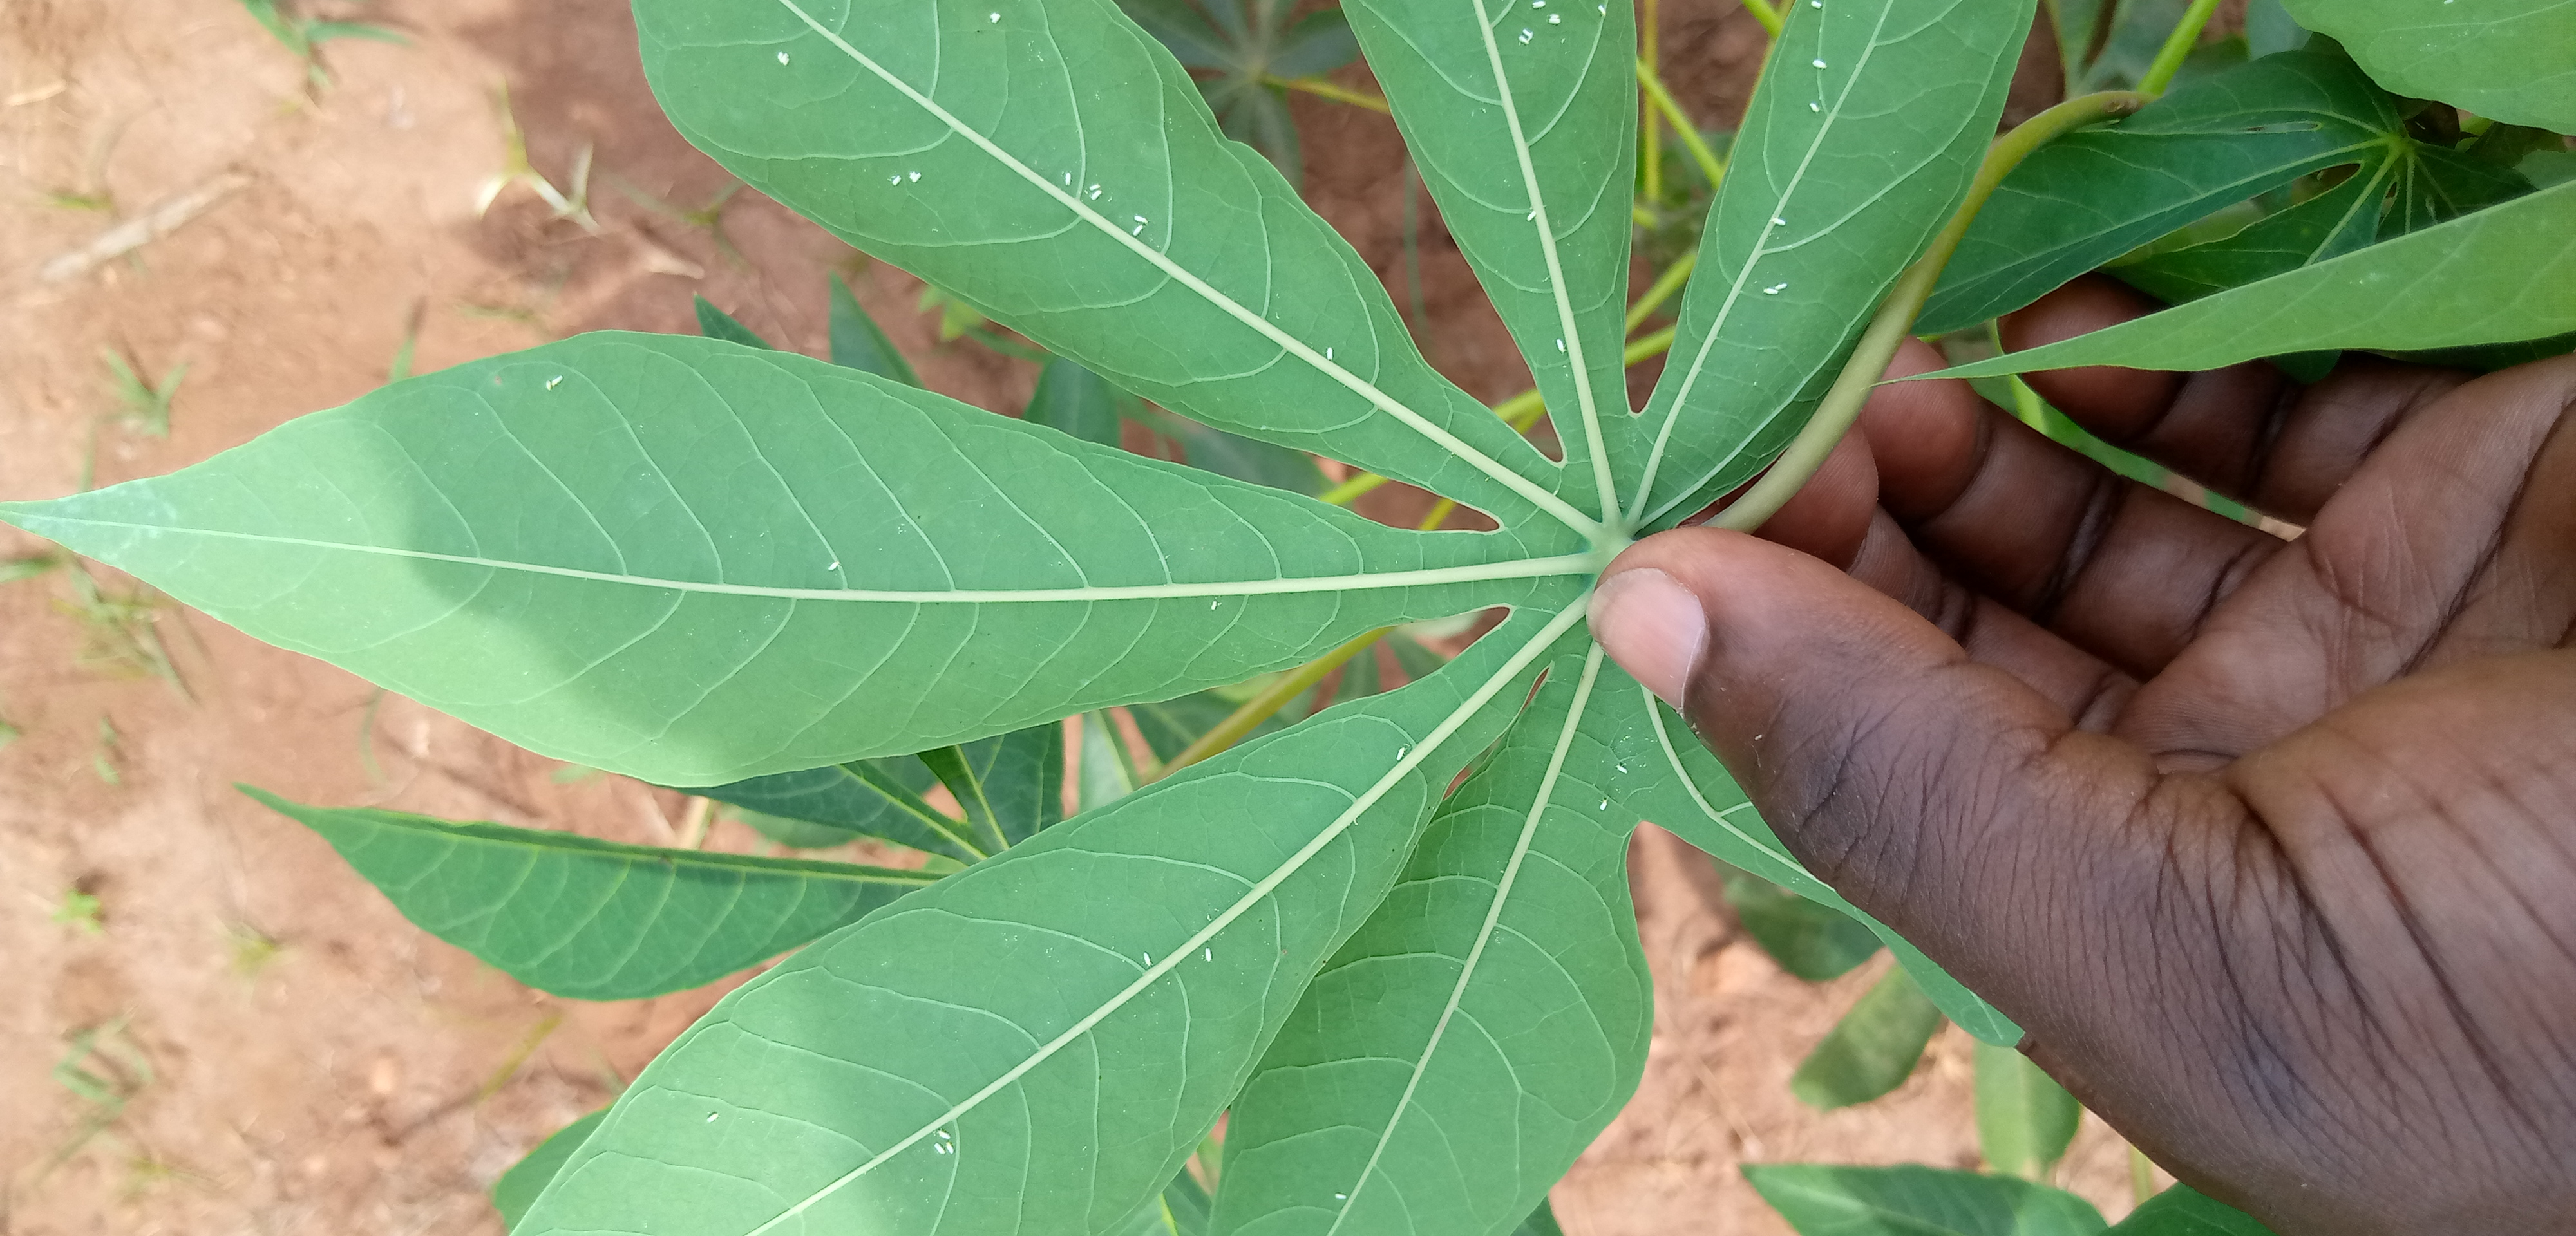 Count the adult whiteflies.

42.